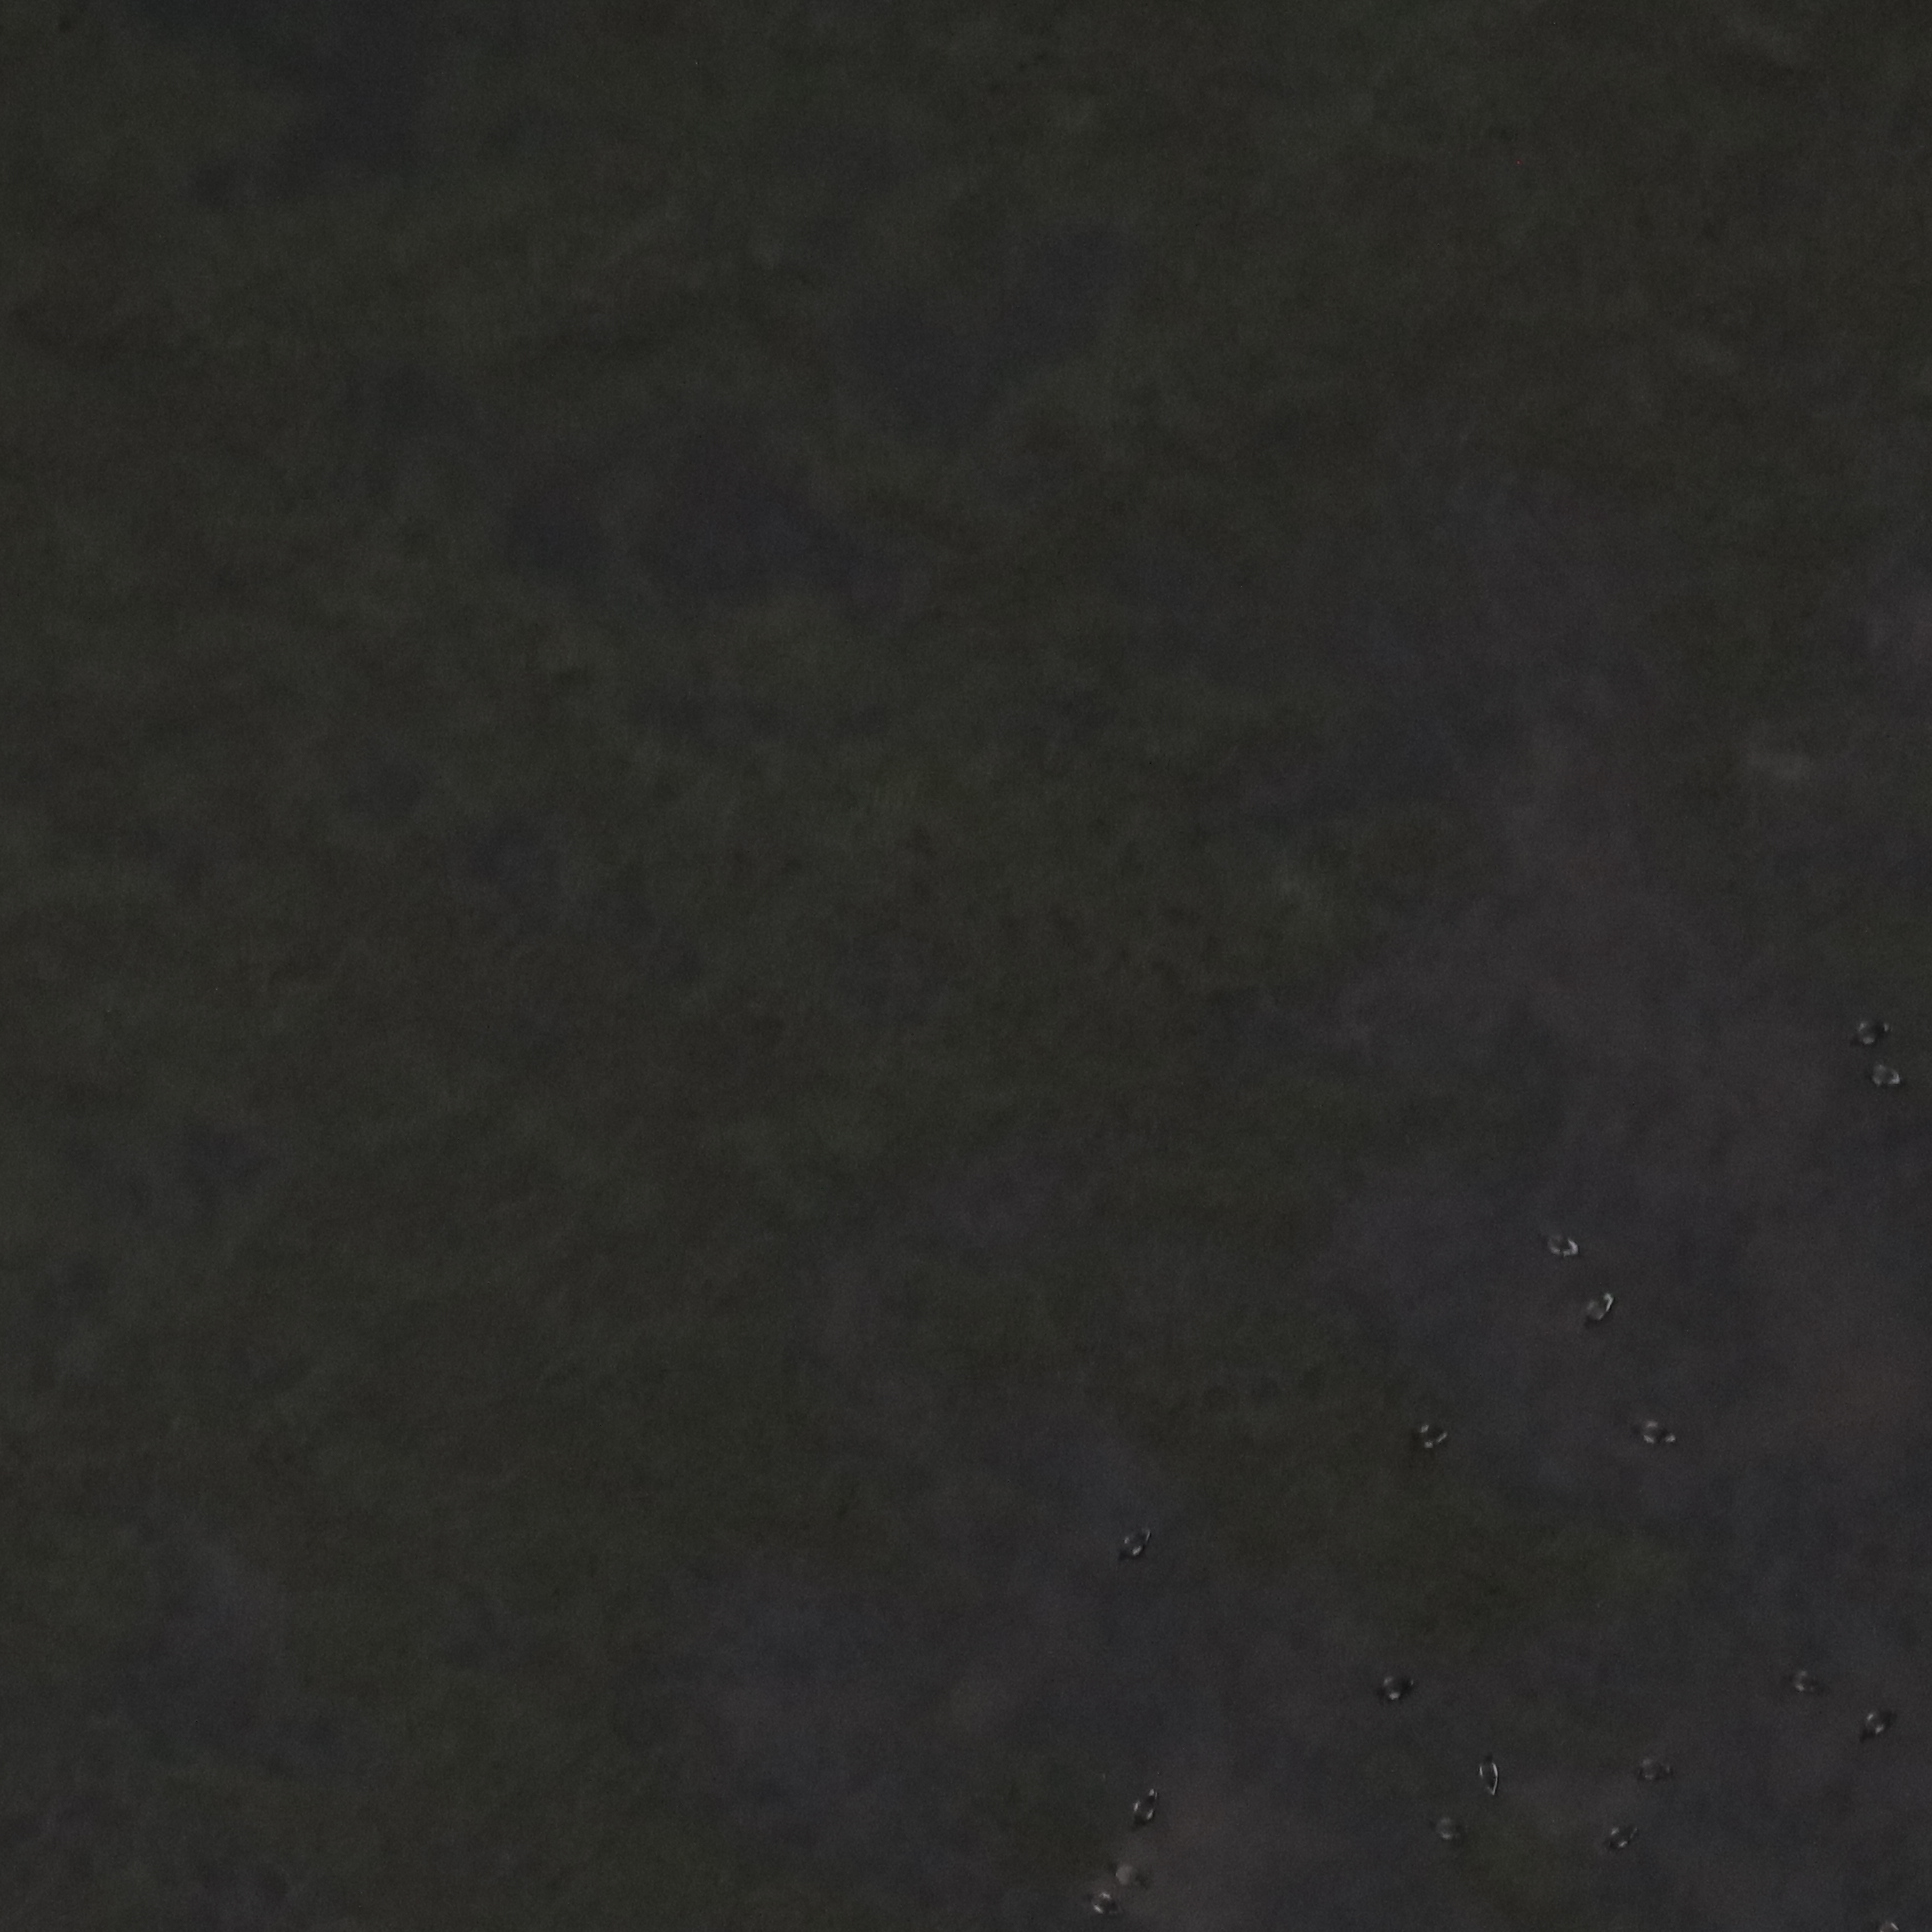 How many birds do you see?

17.